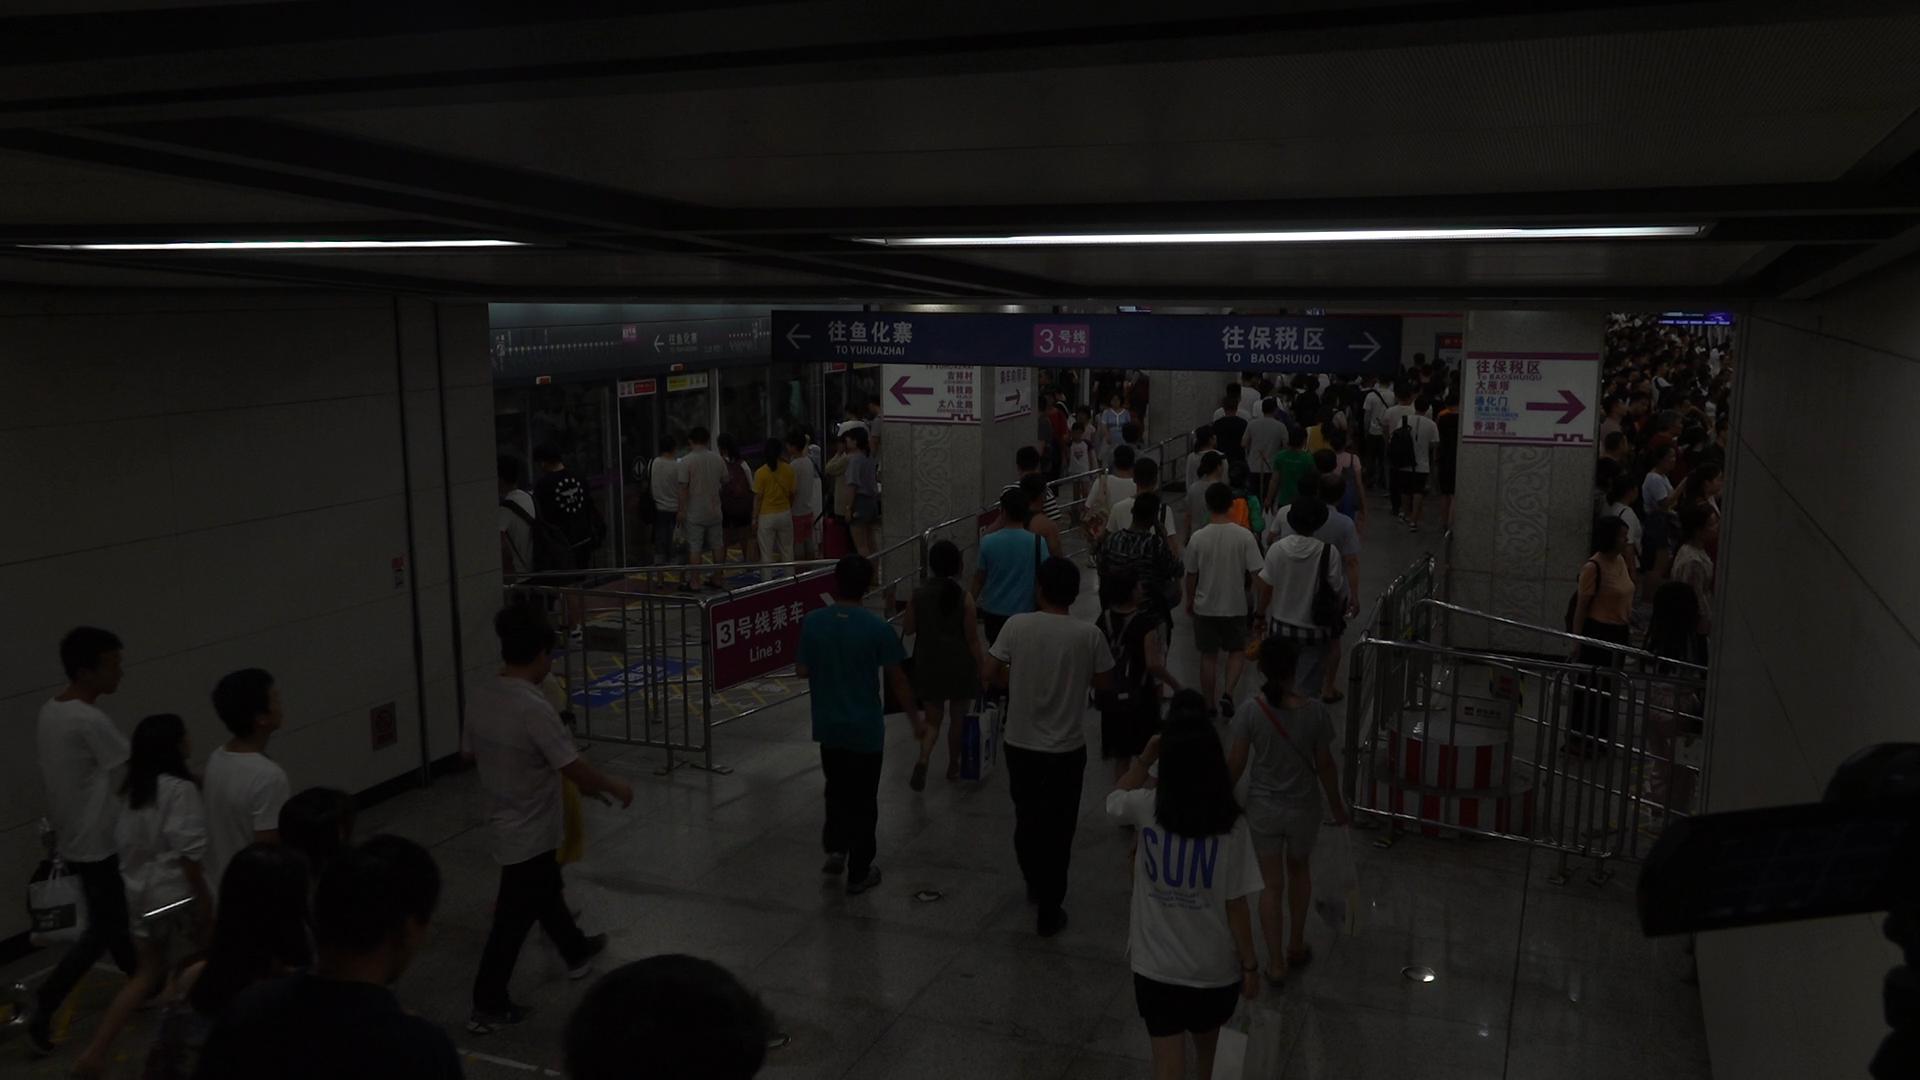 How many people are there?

145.